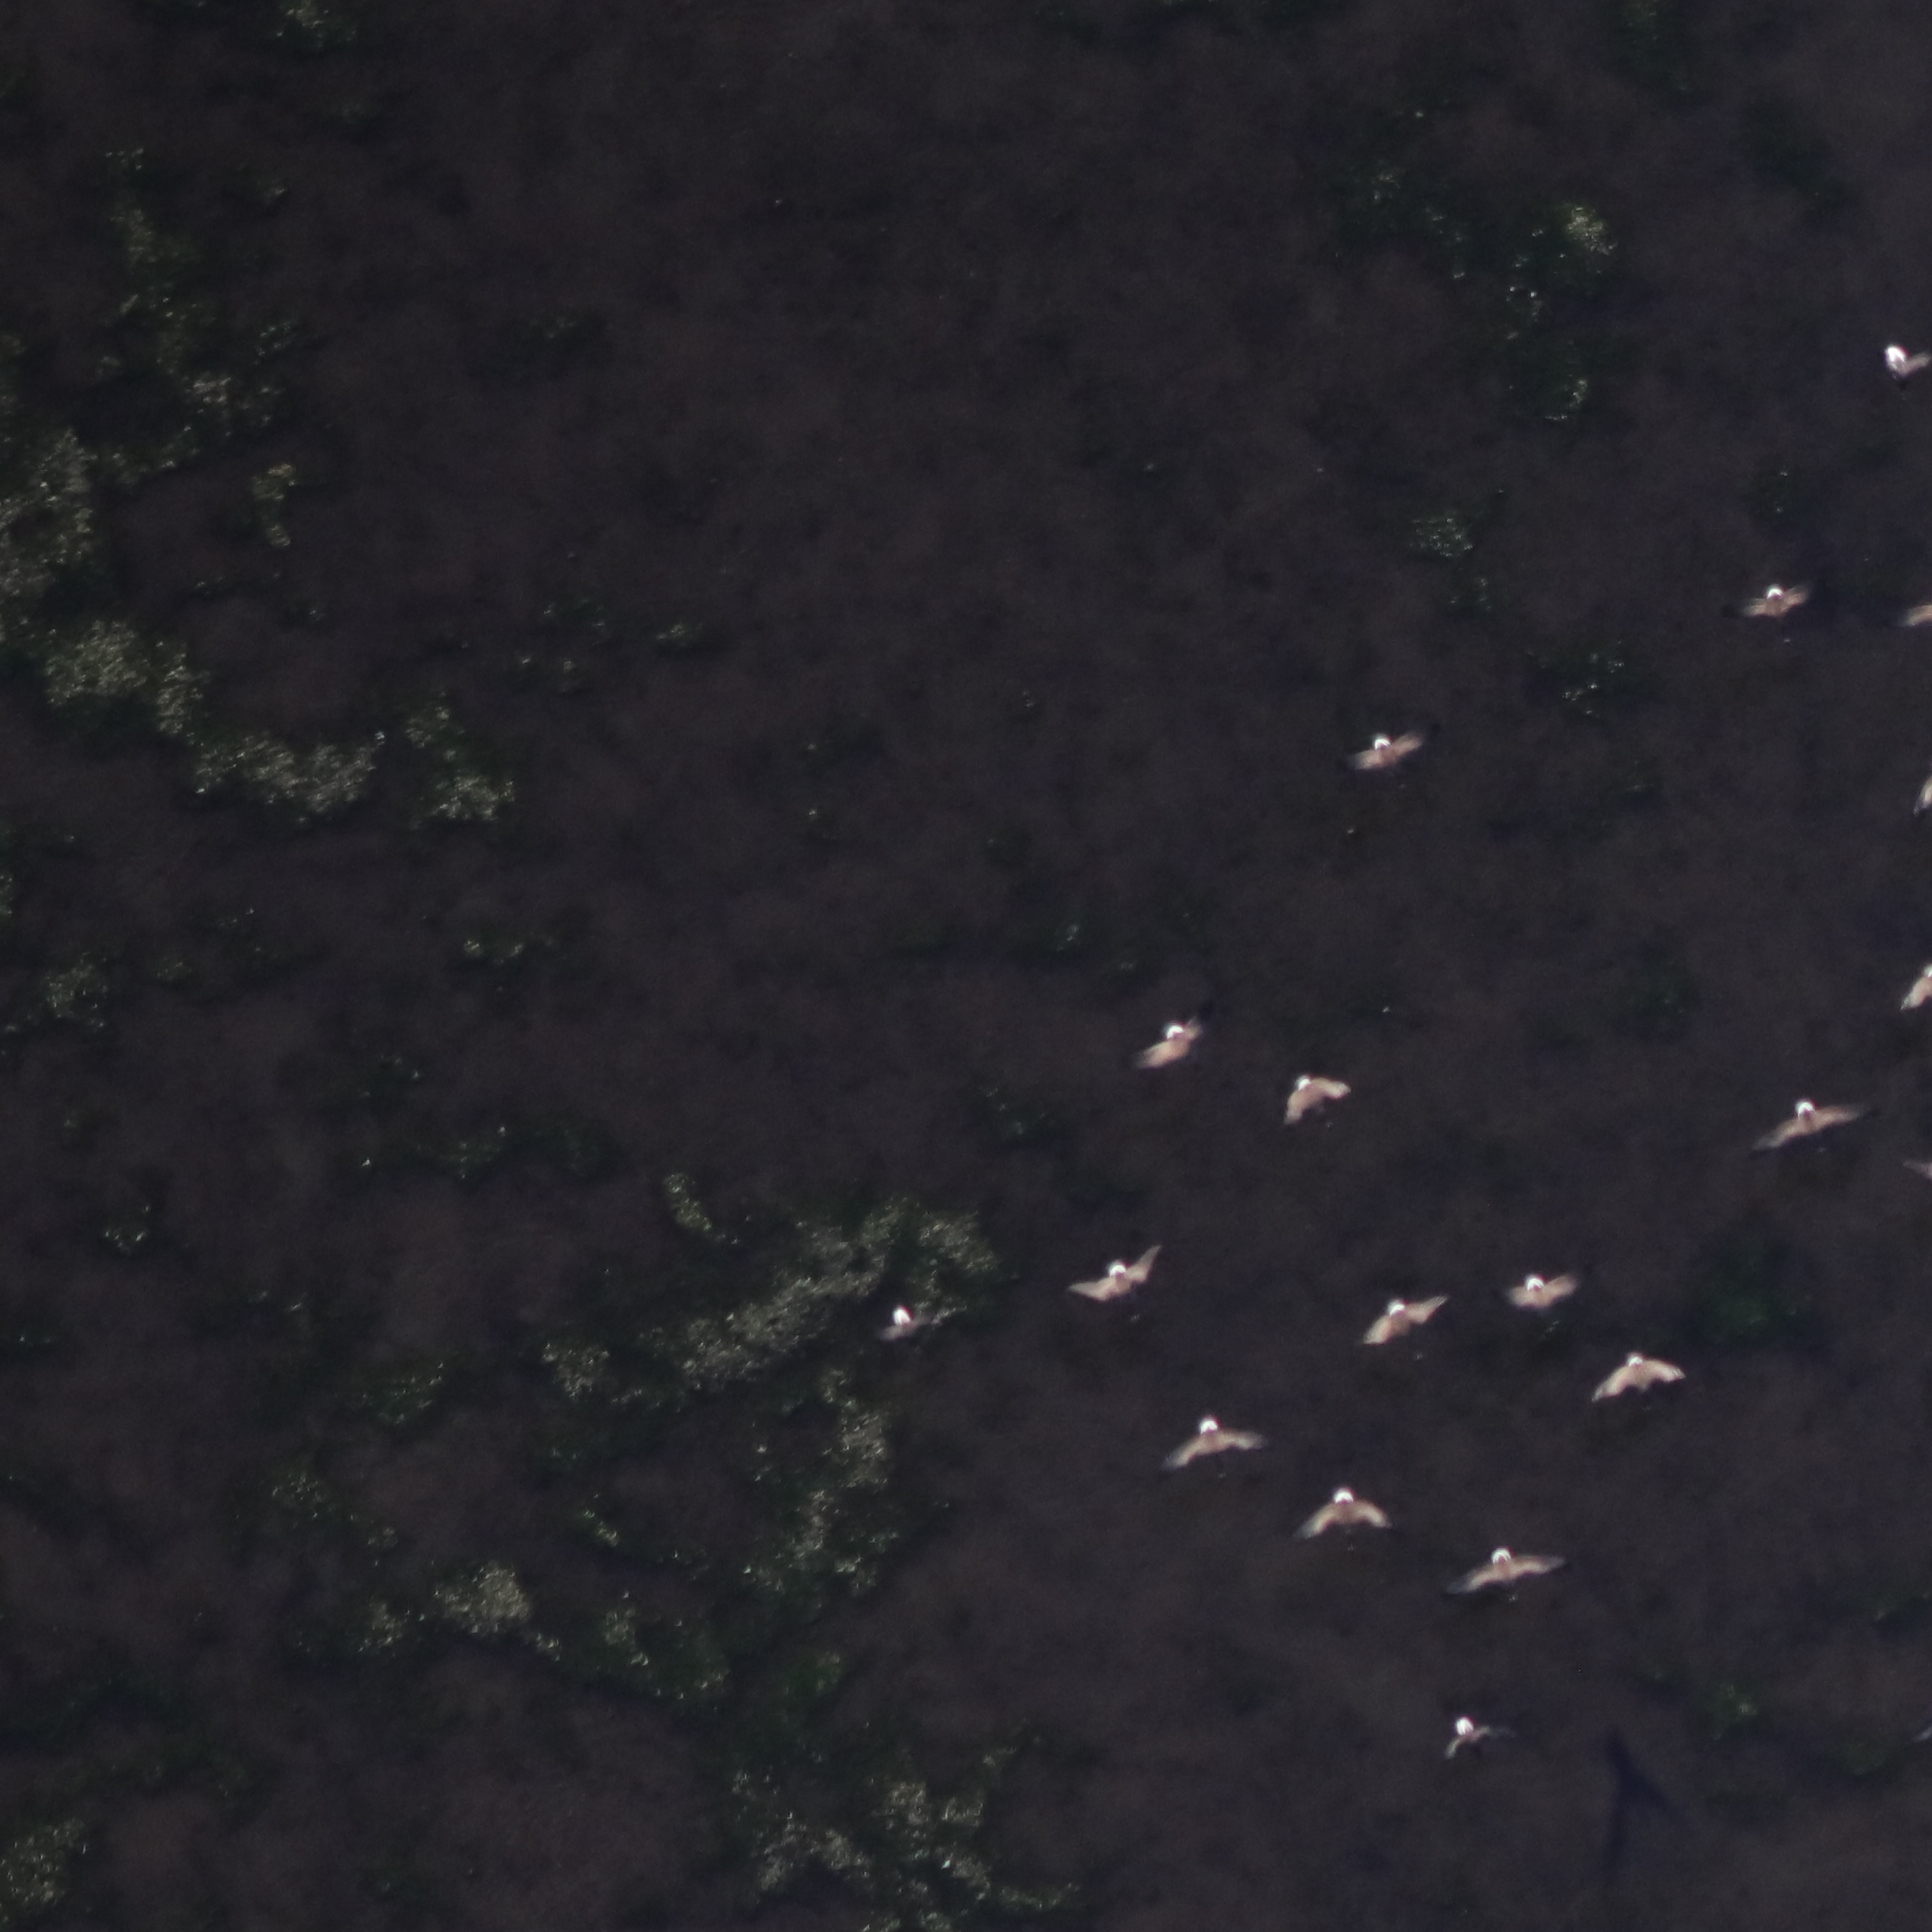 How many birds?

16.